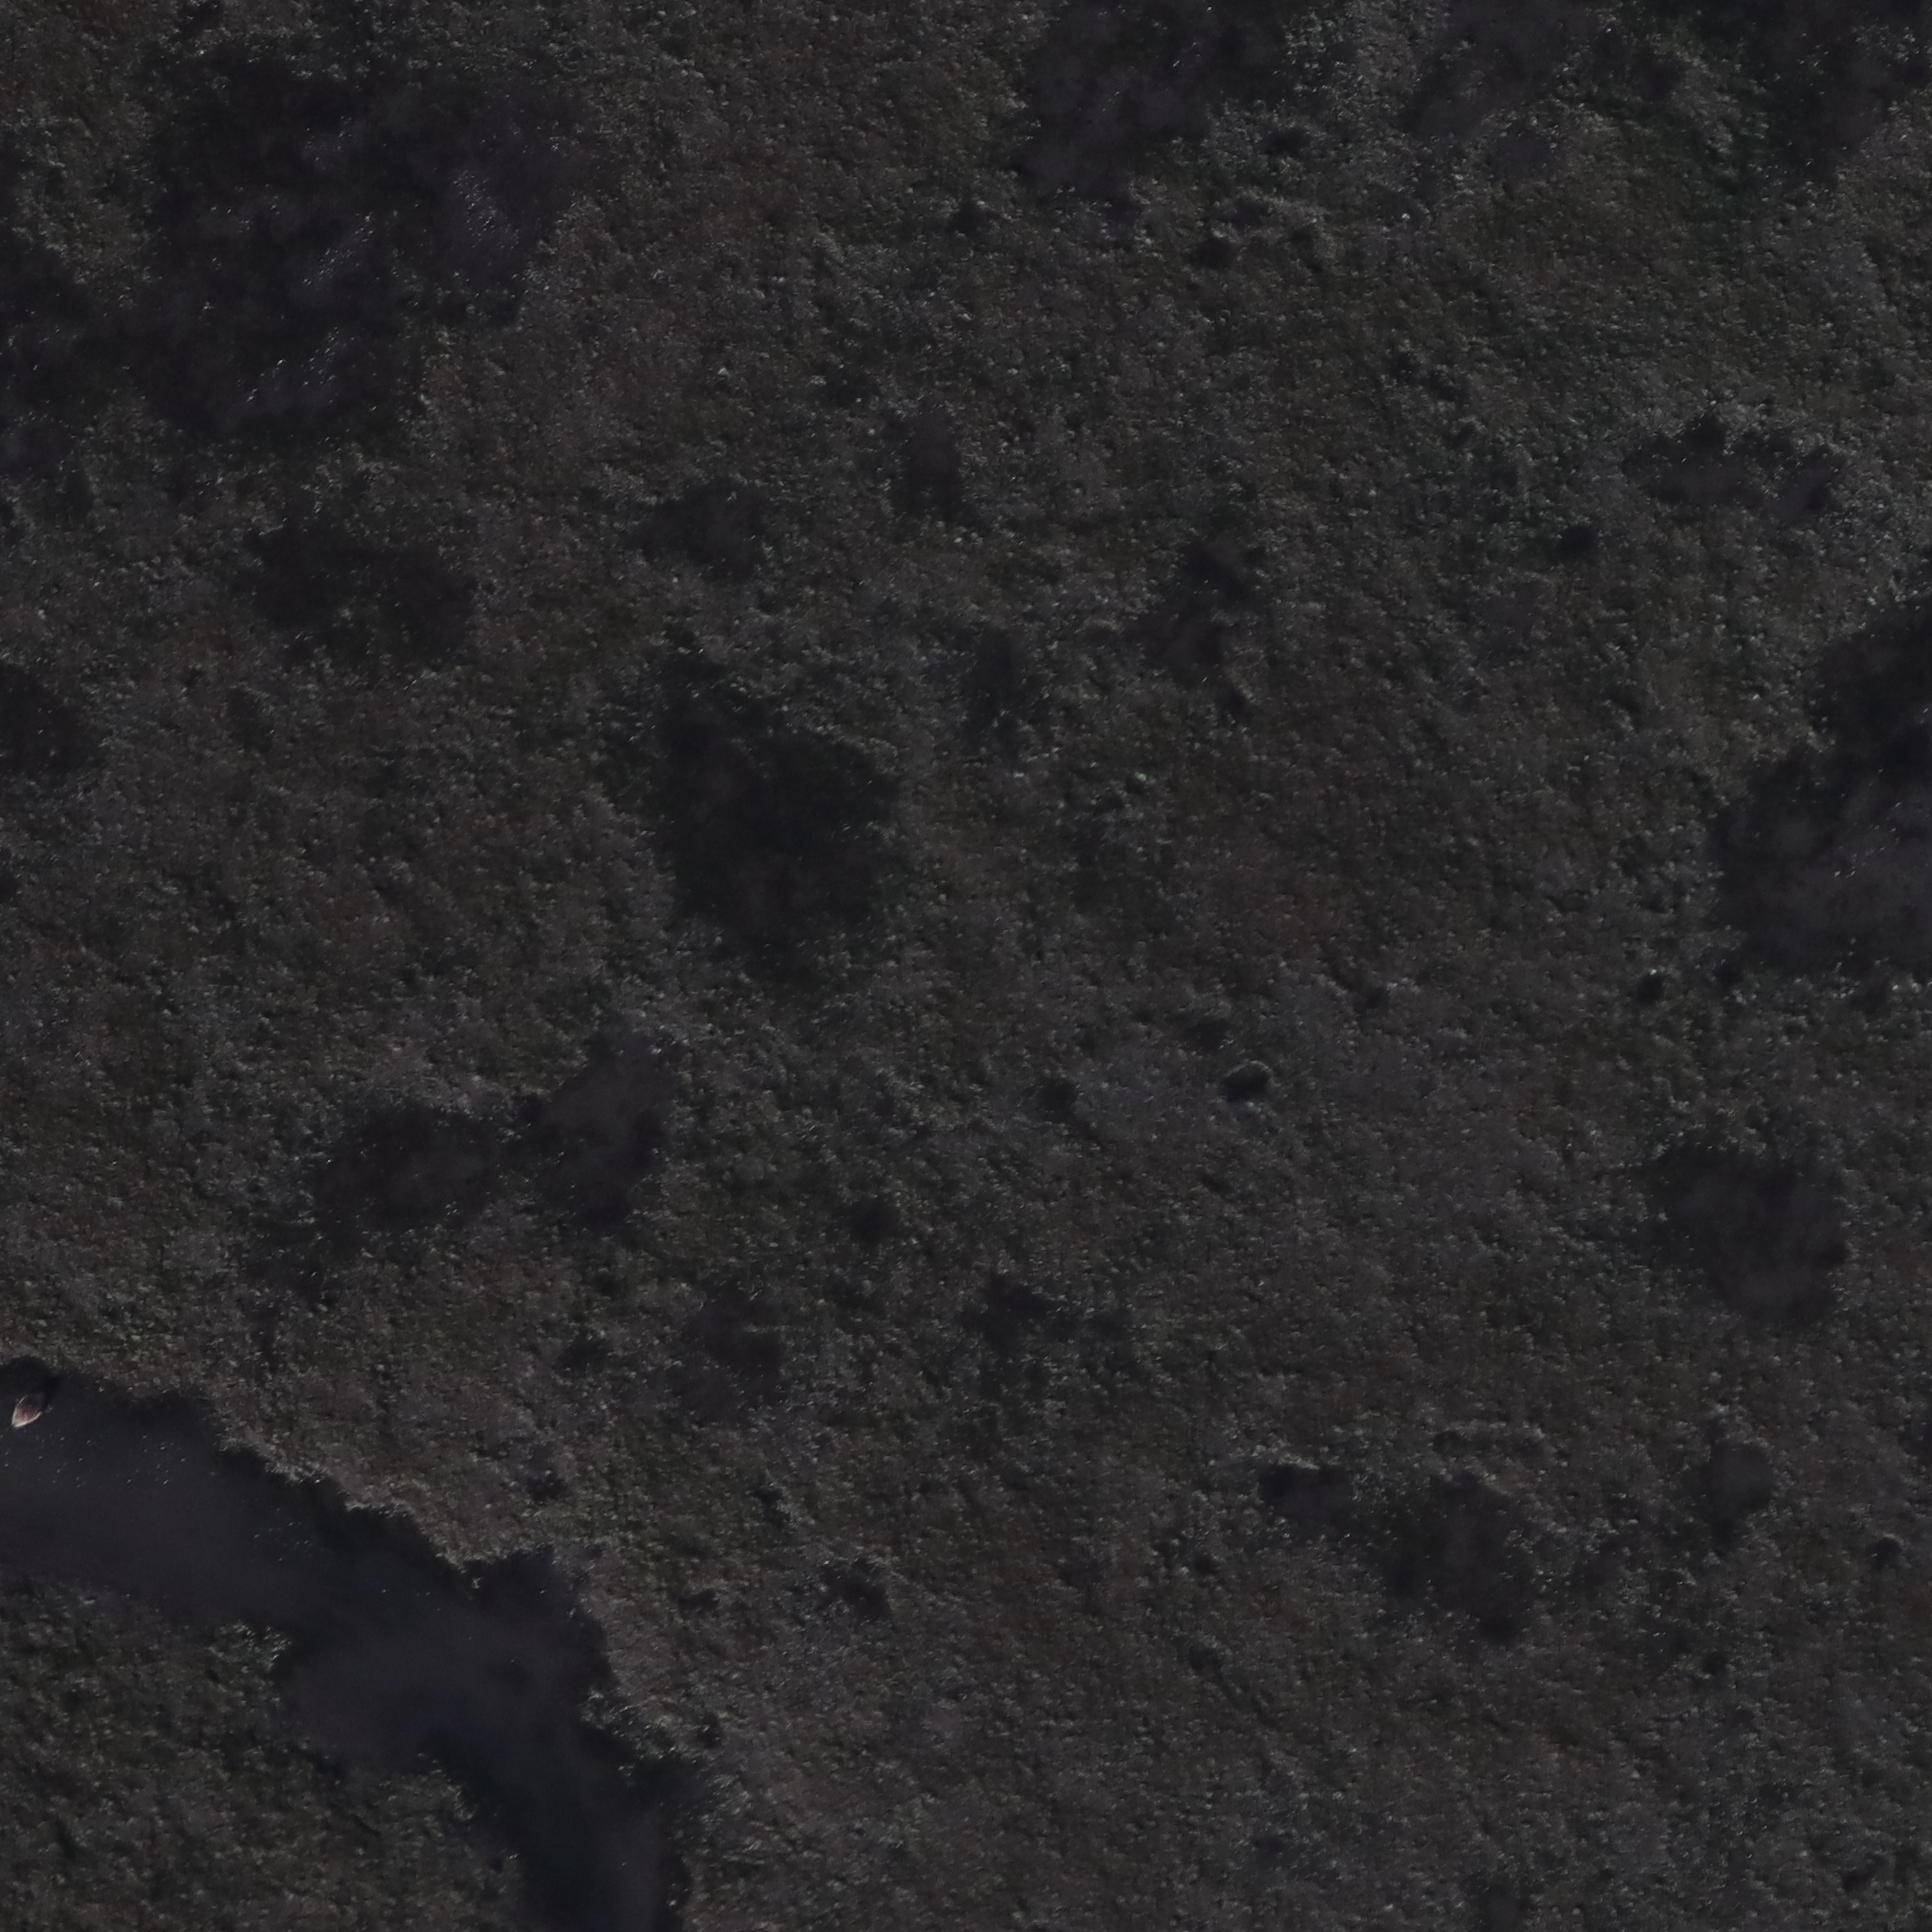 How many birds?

1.